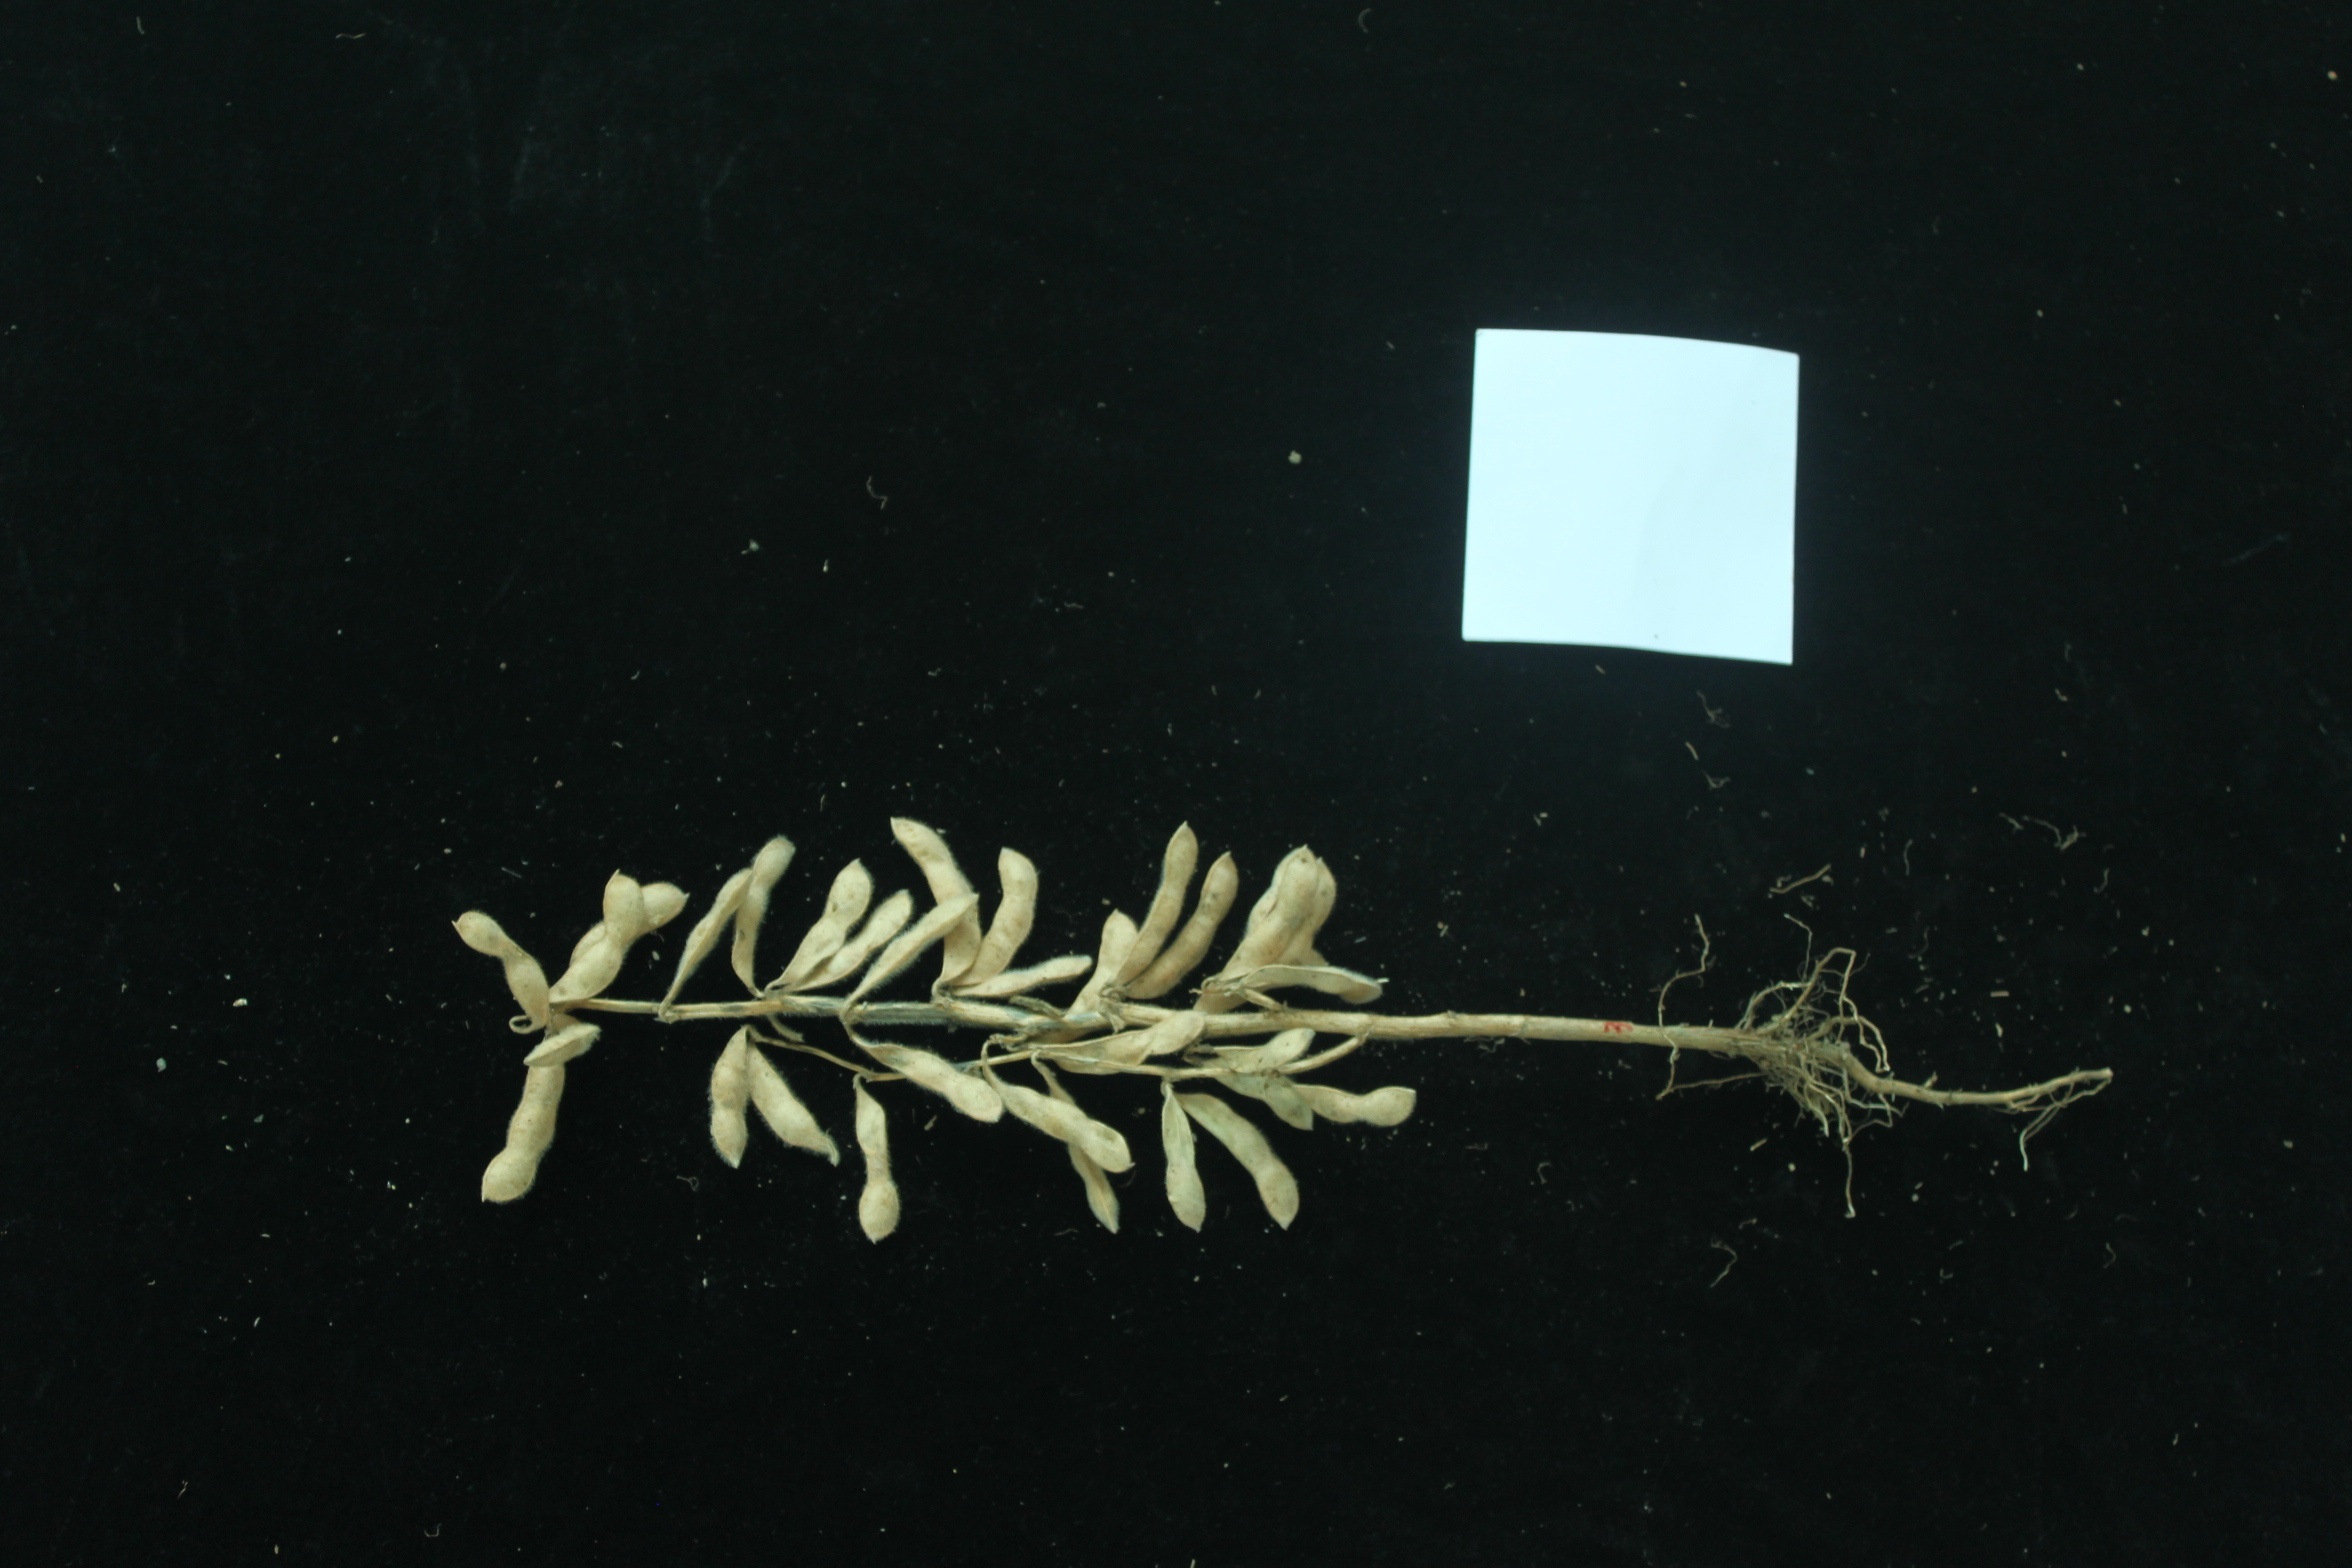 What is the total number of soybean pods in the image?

29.